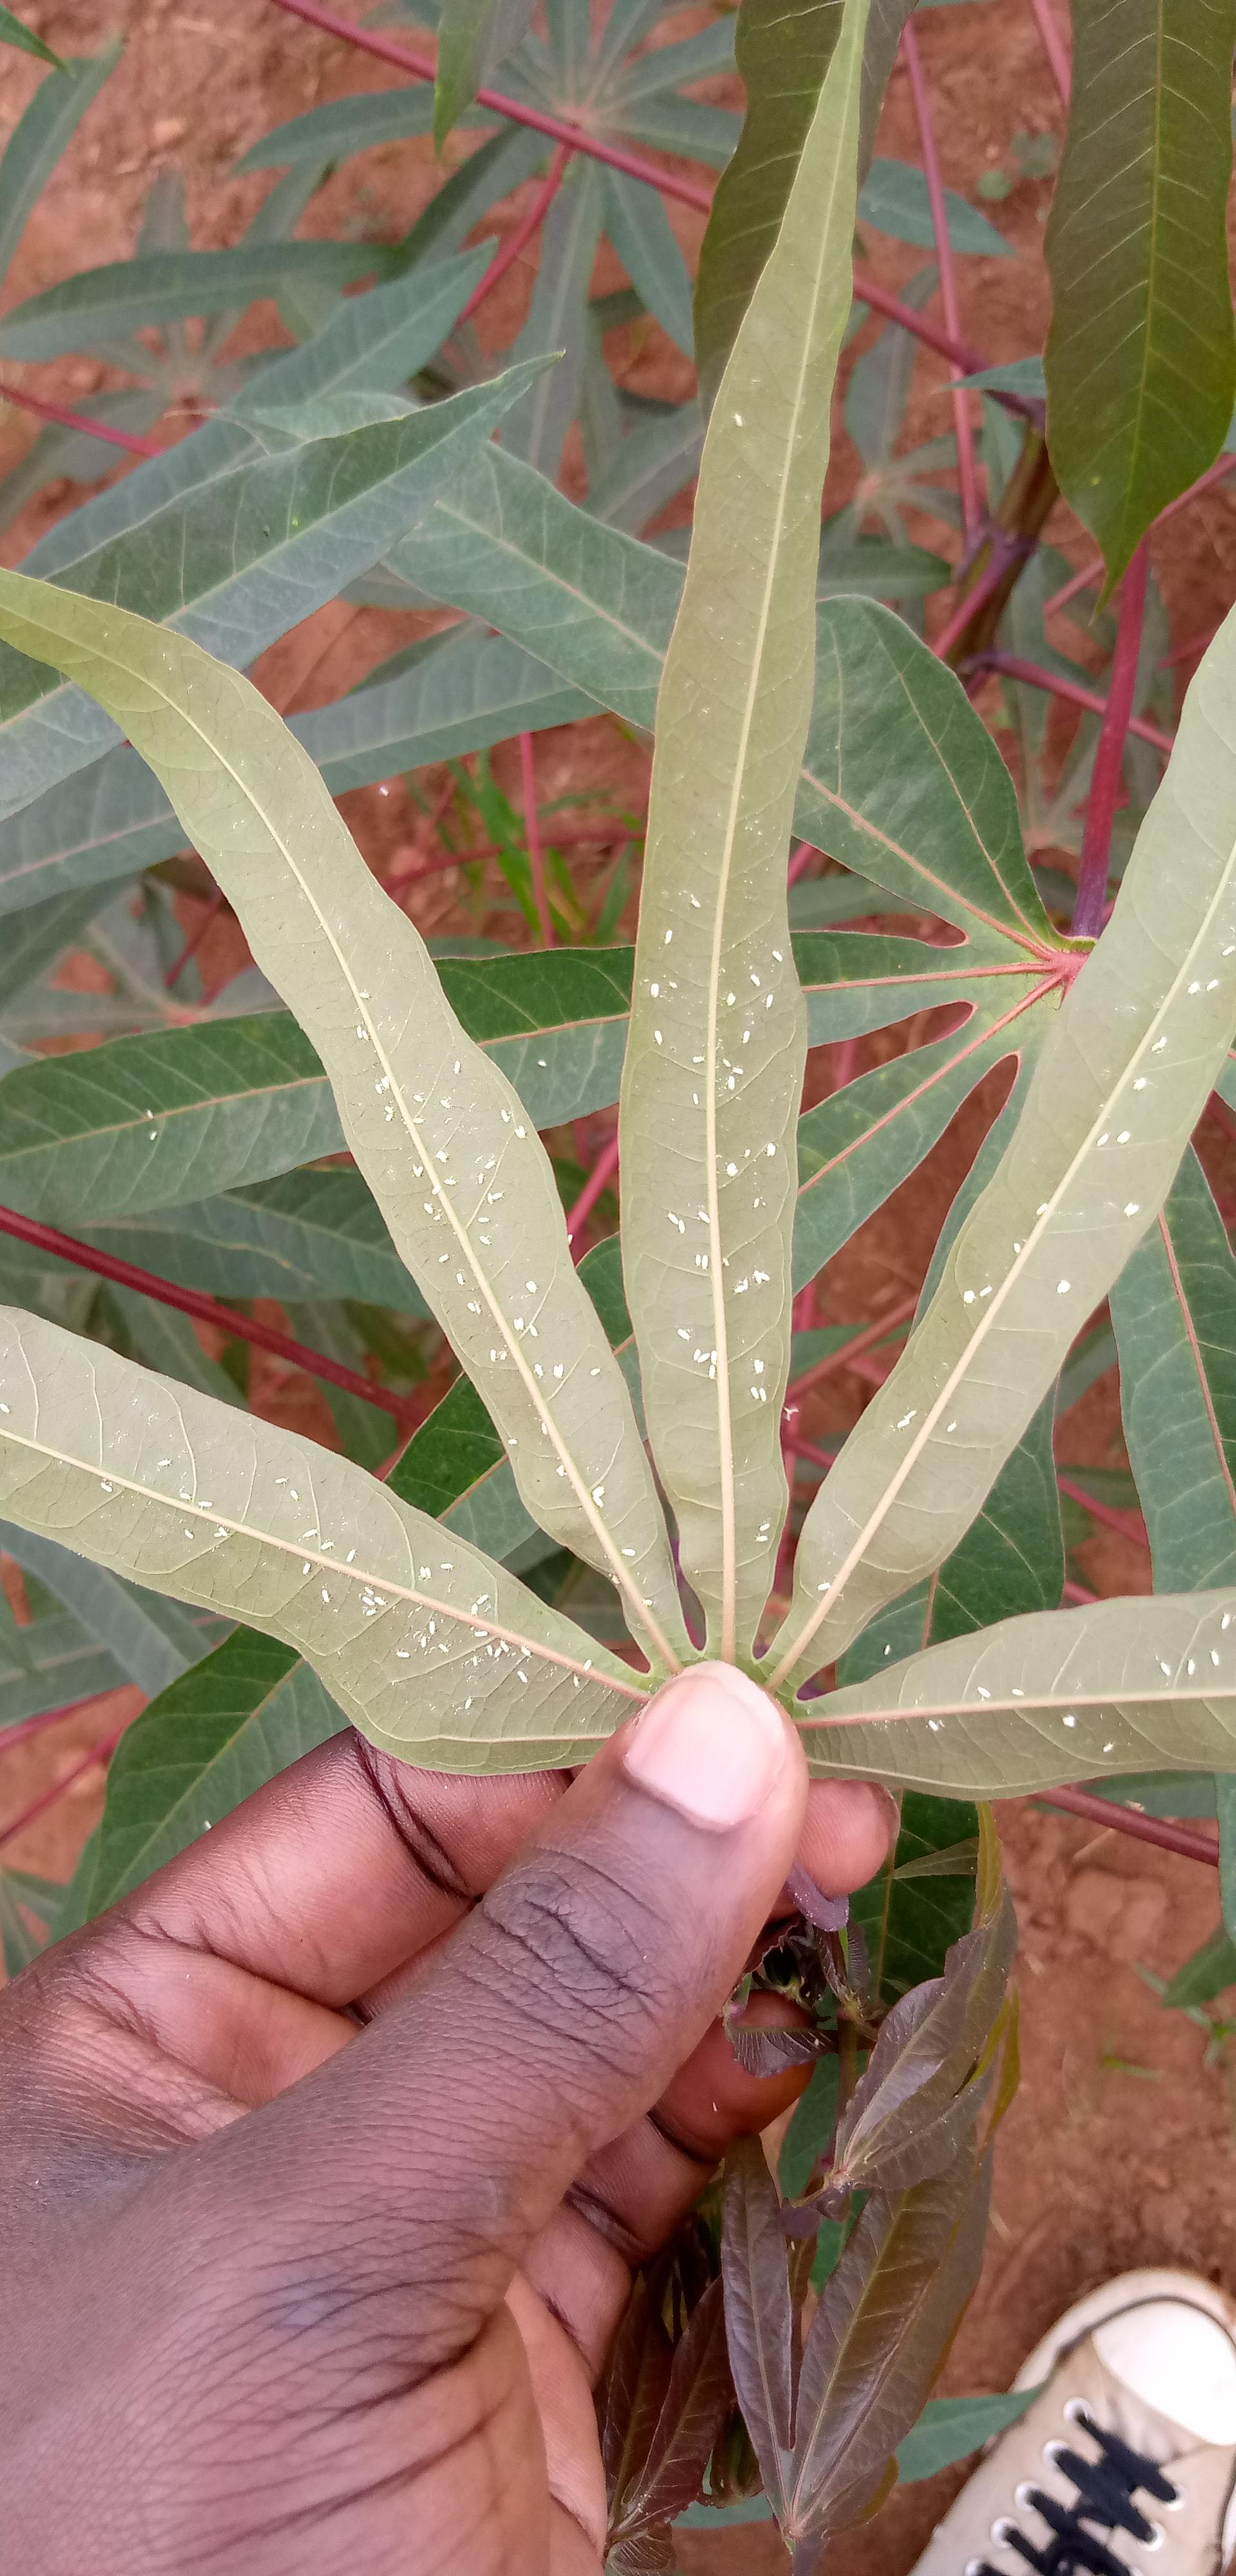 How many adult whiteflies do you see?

172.